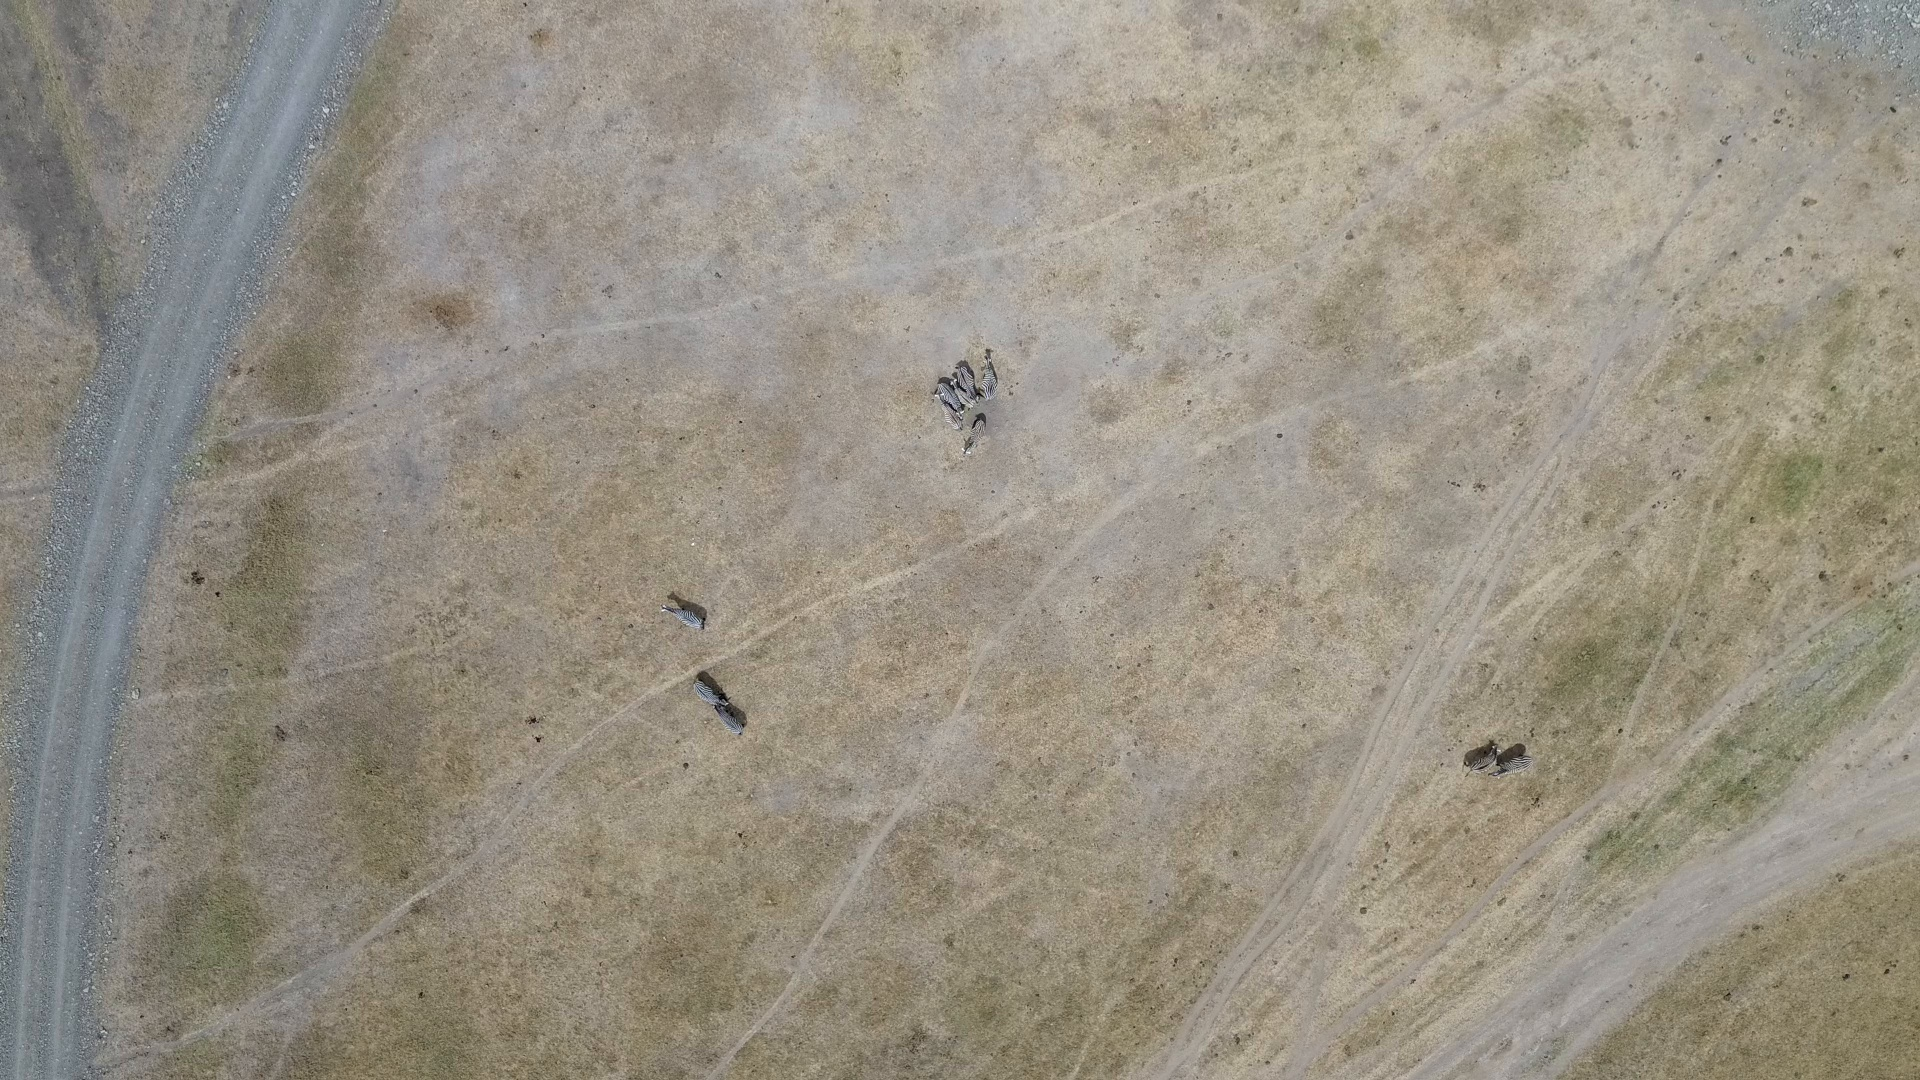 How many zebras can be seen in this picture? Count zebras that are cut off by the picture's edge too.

10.